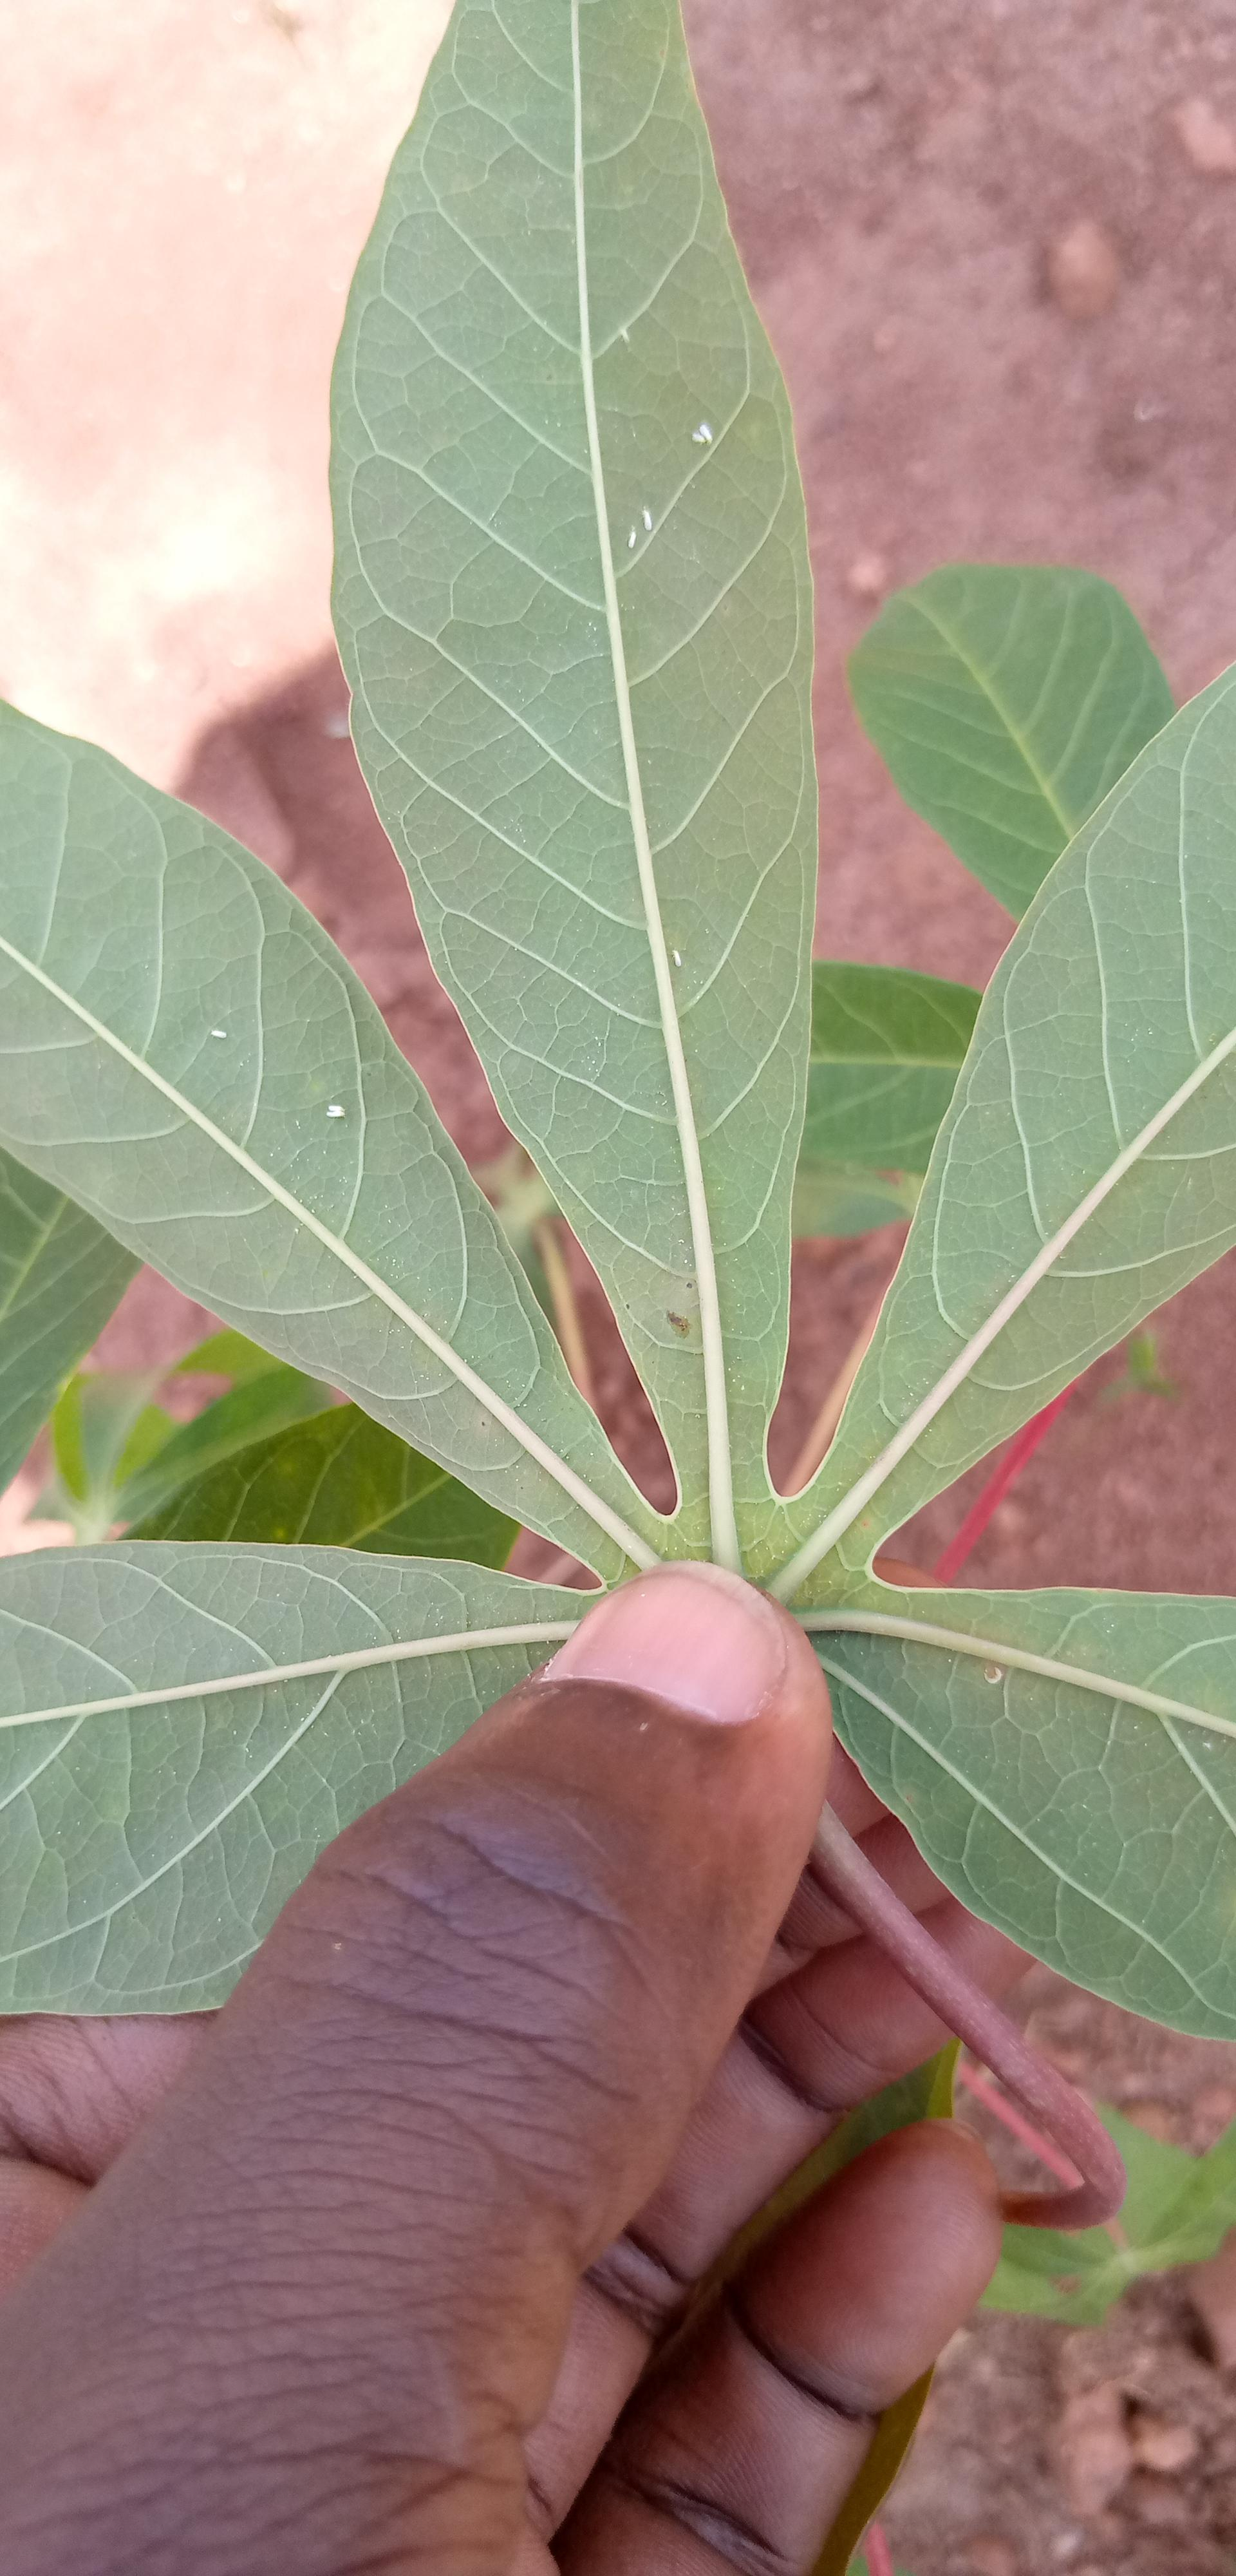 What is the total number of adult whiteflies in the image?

9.